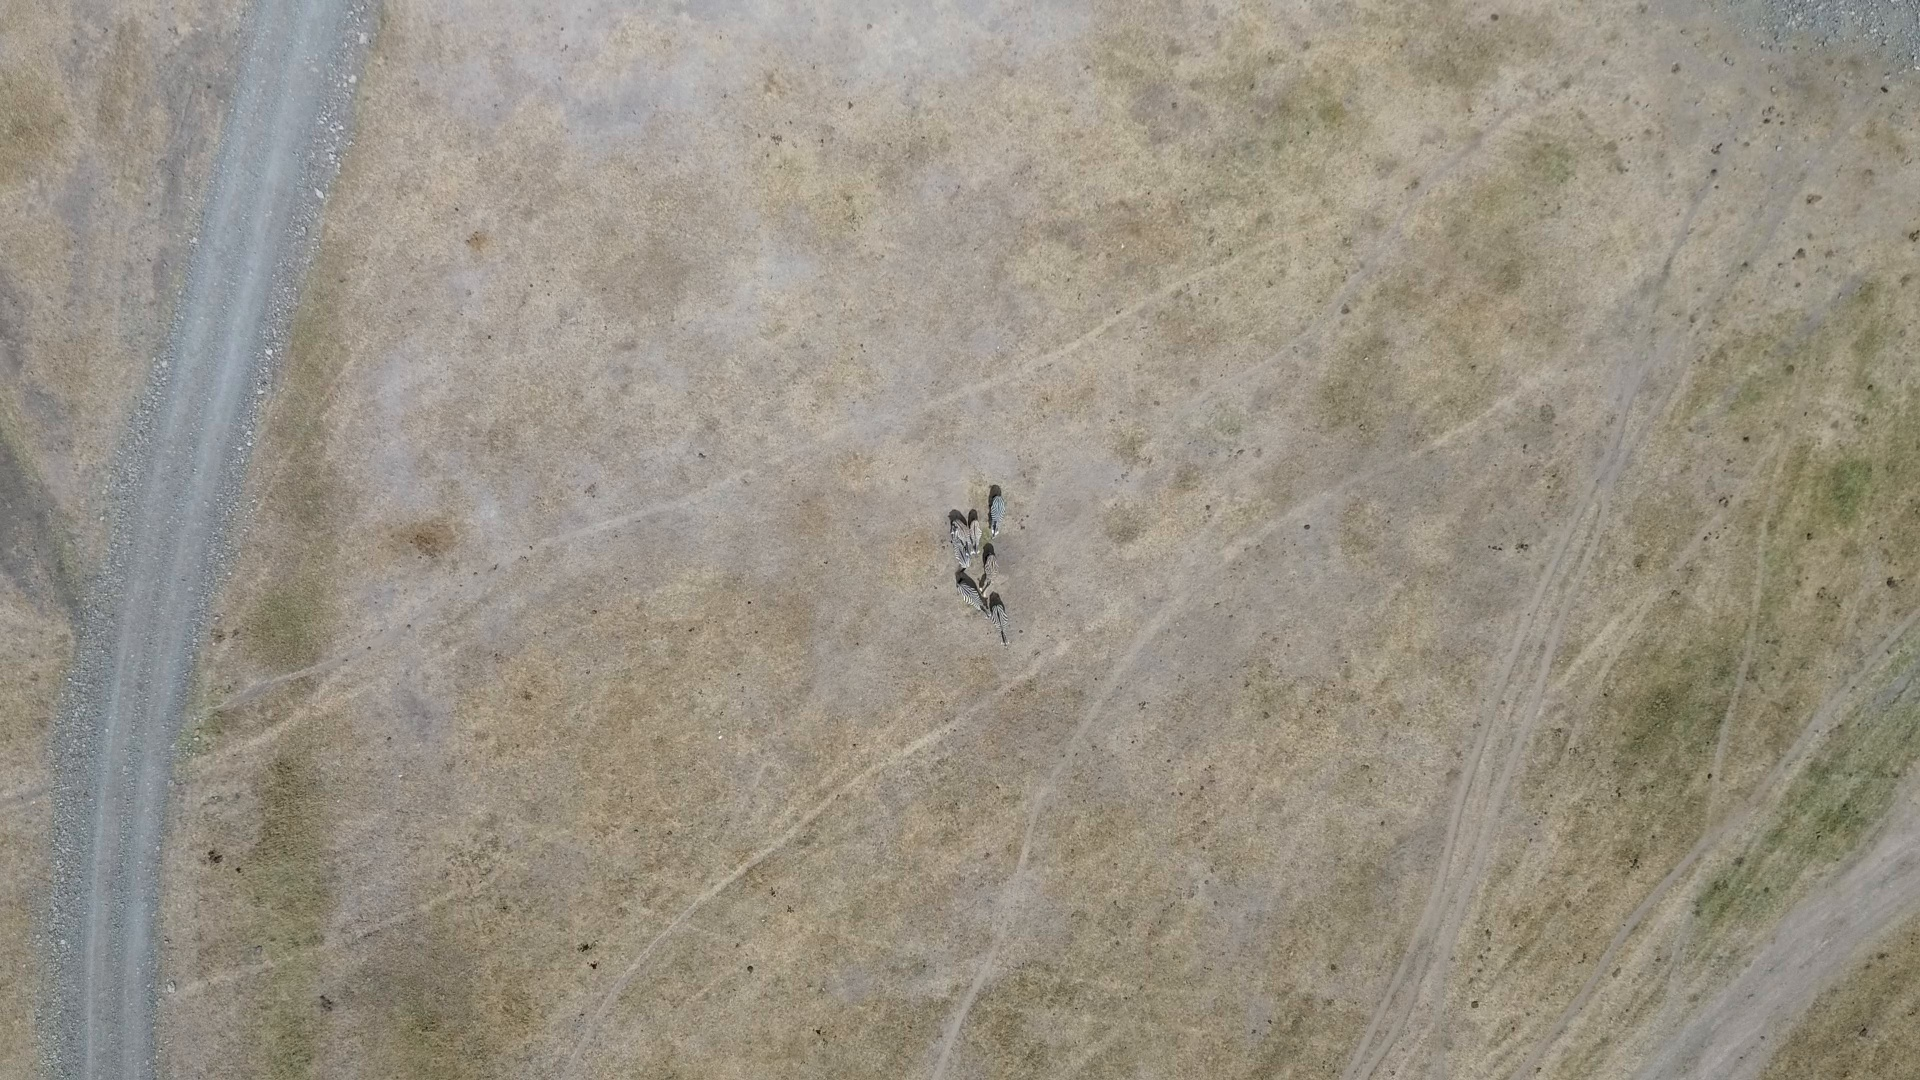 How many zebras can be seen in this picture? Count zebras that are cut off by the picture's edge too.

7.